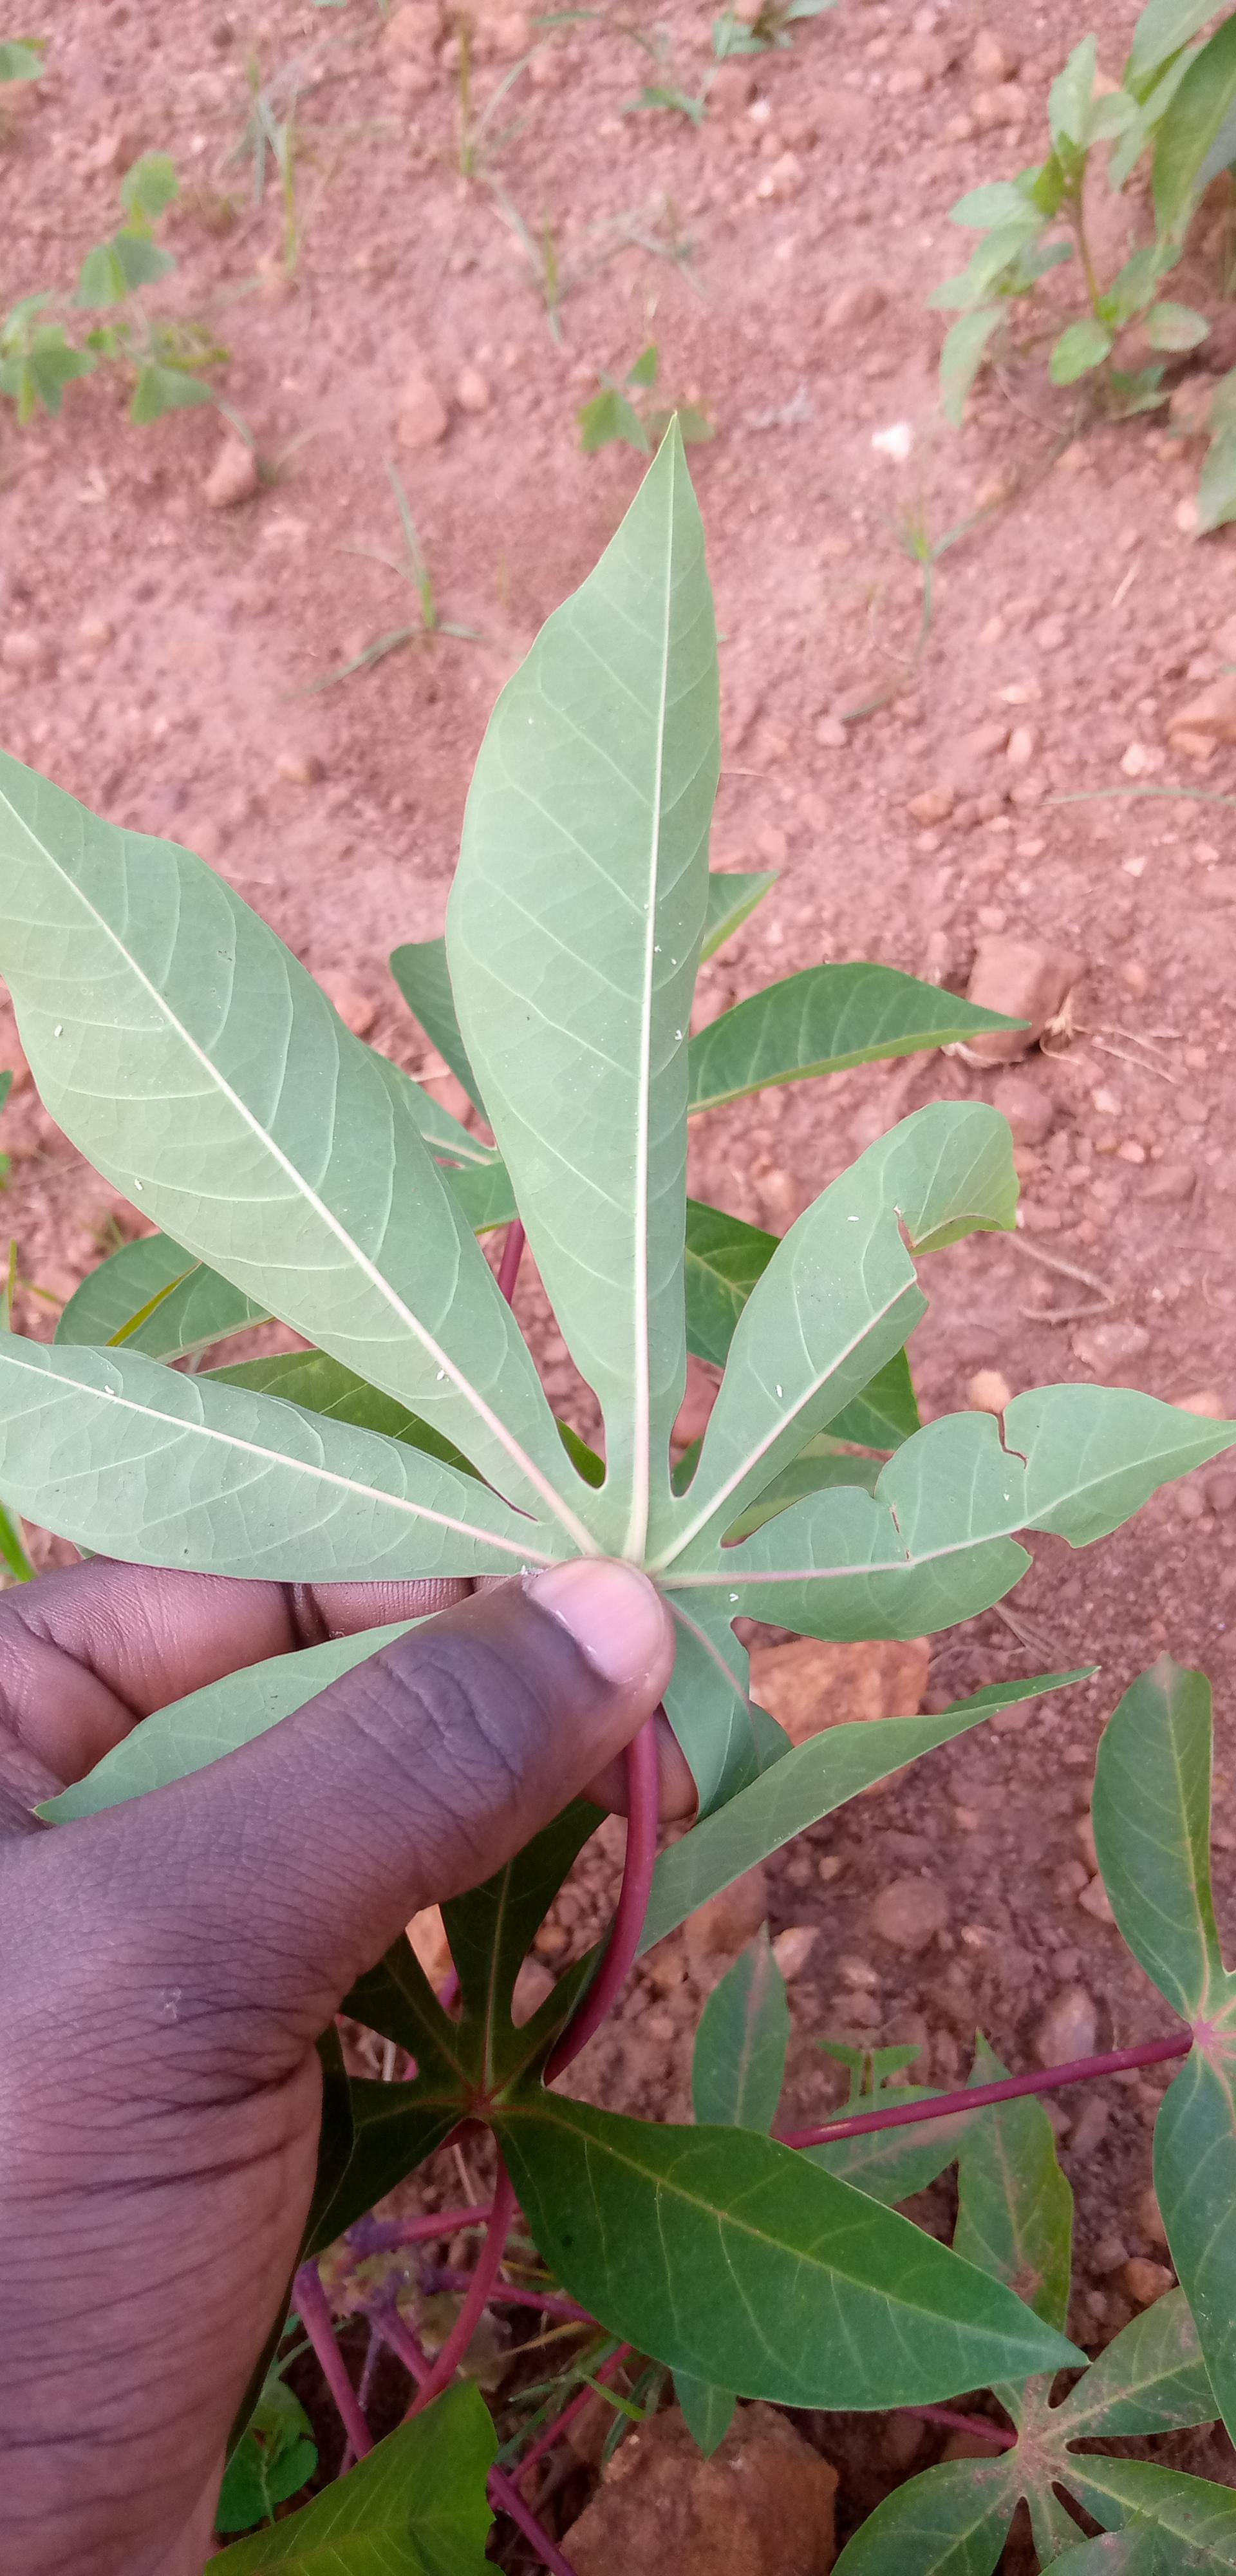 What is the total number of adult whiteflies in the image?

11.